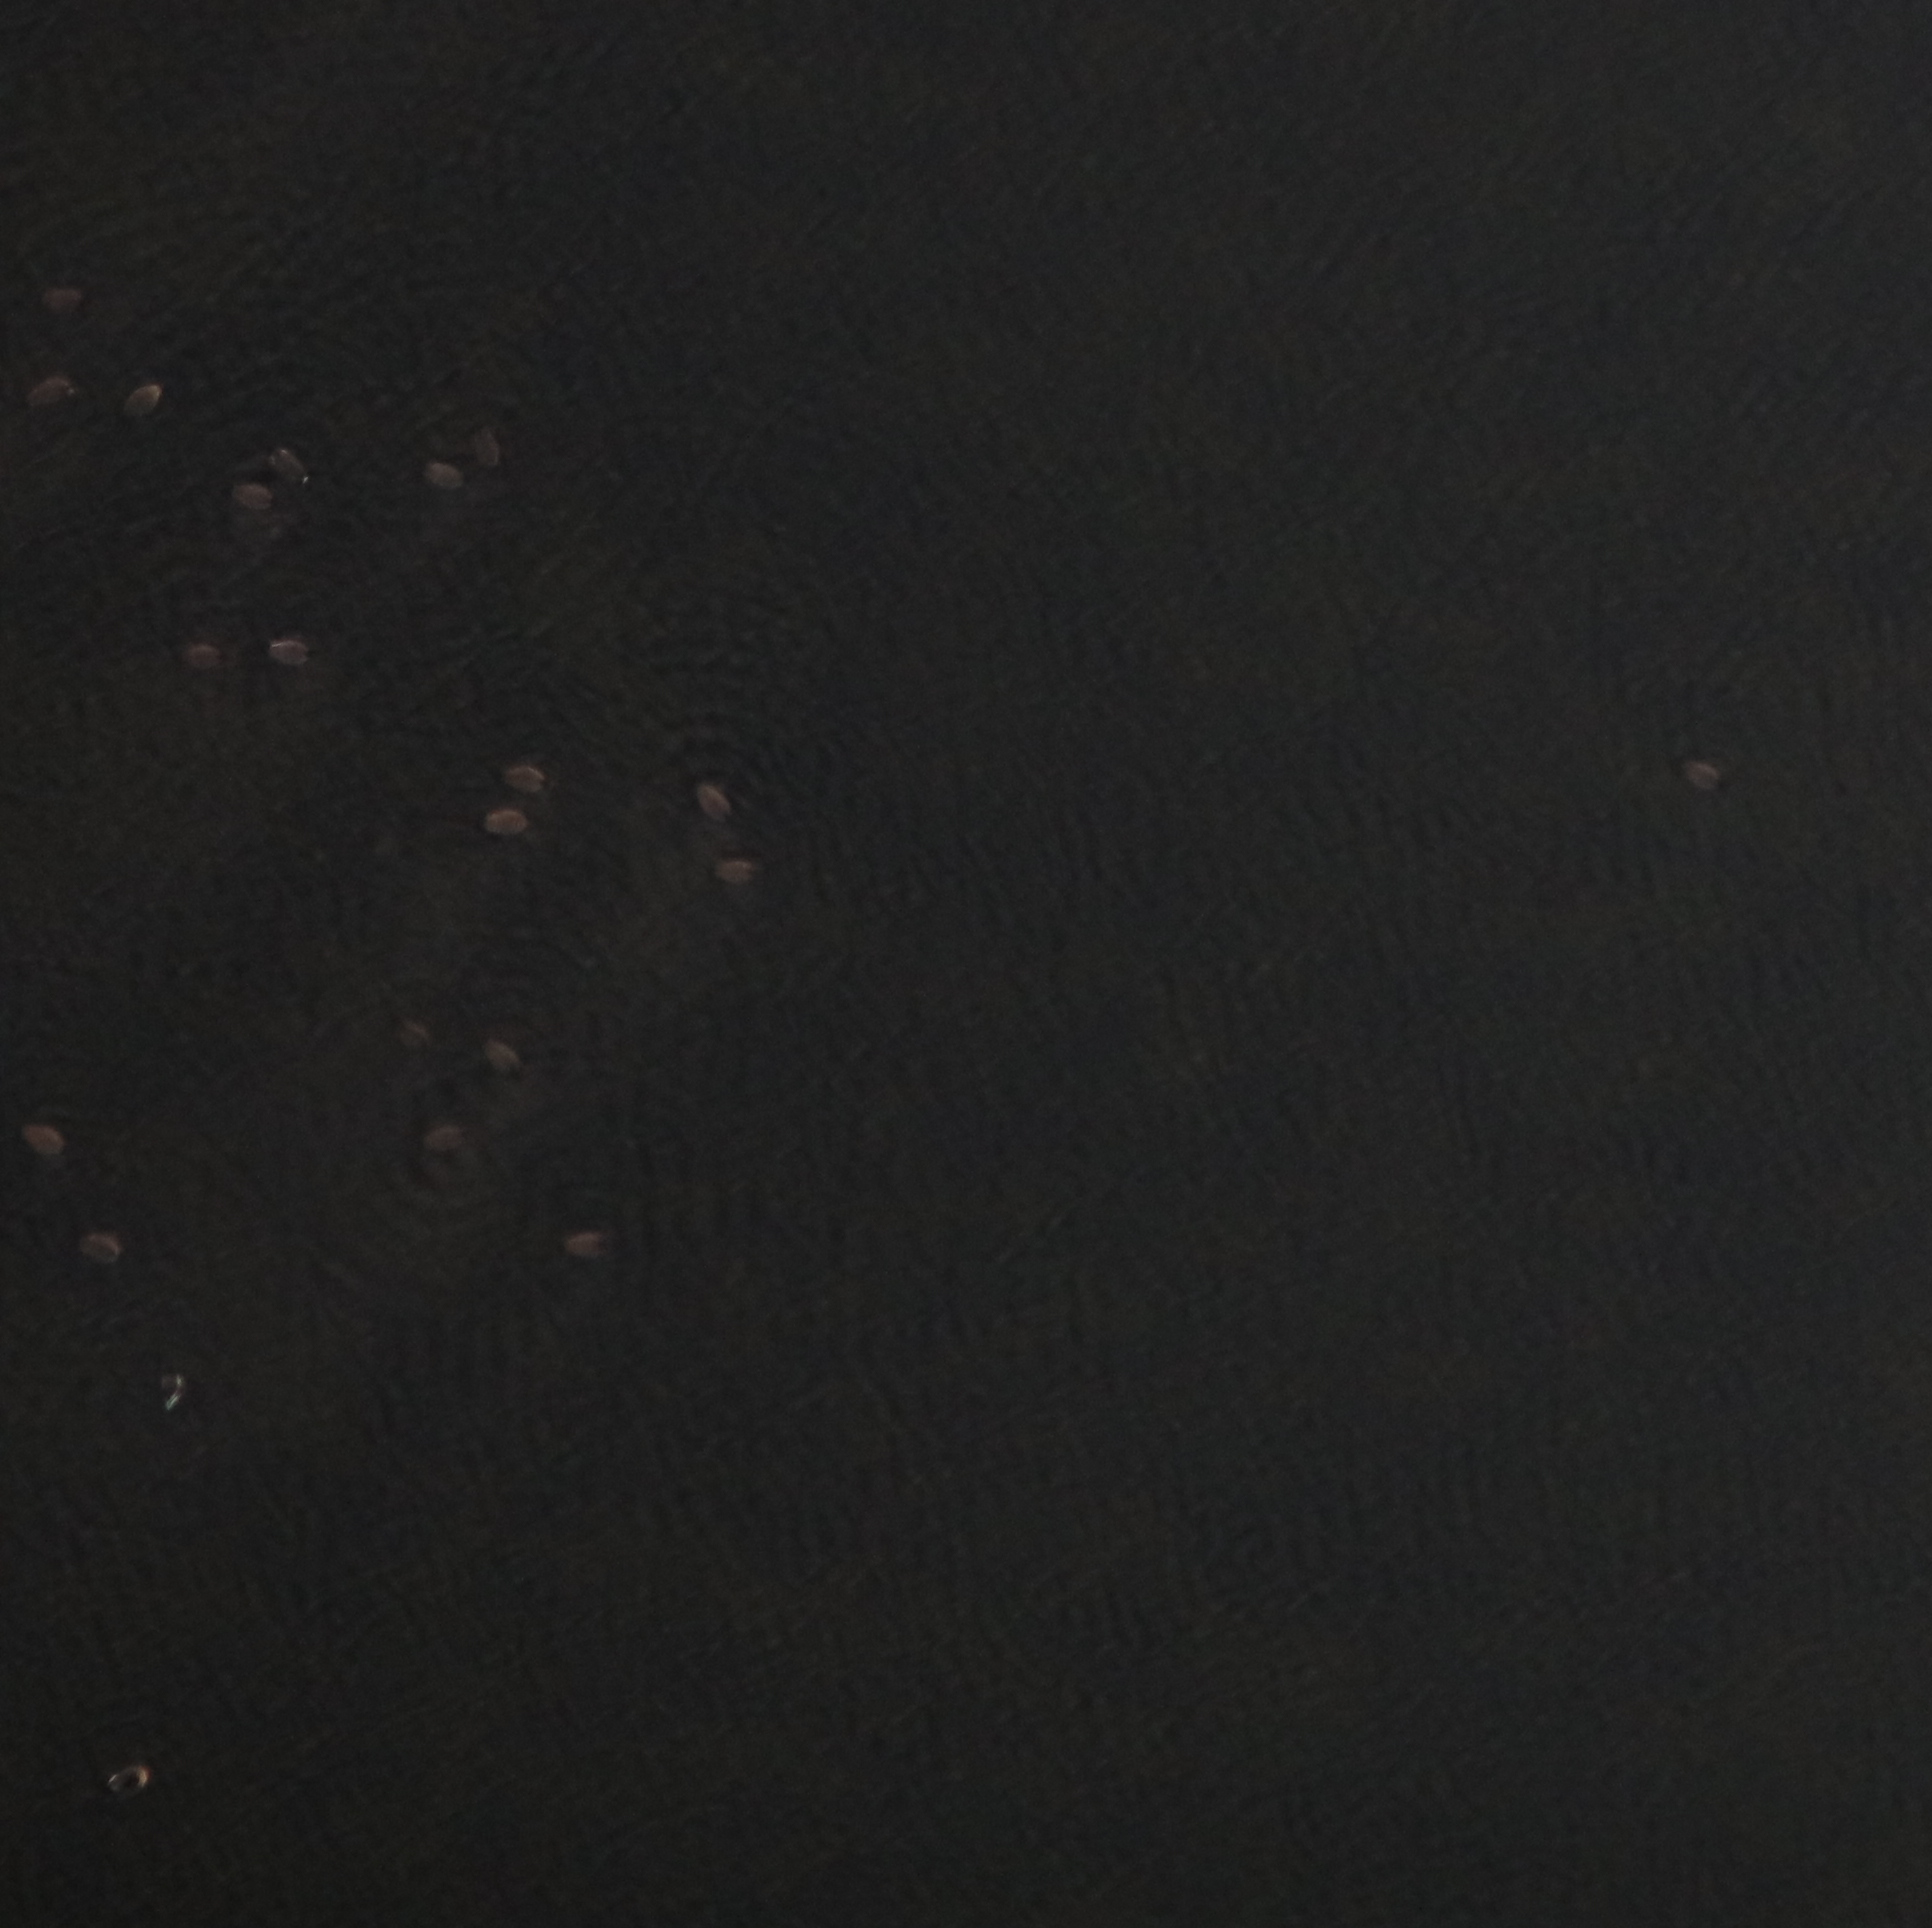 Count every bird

22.